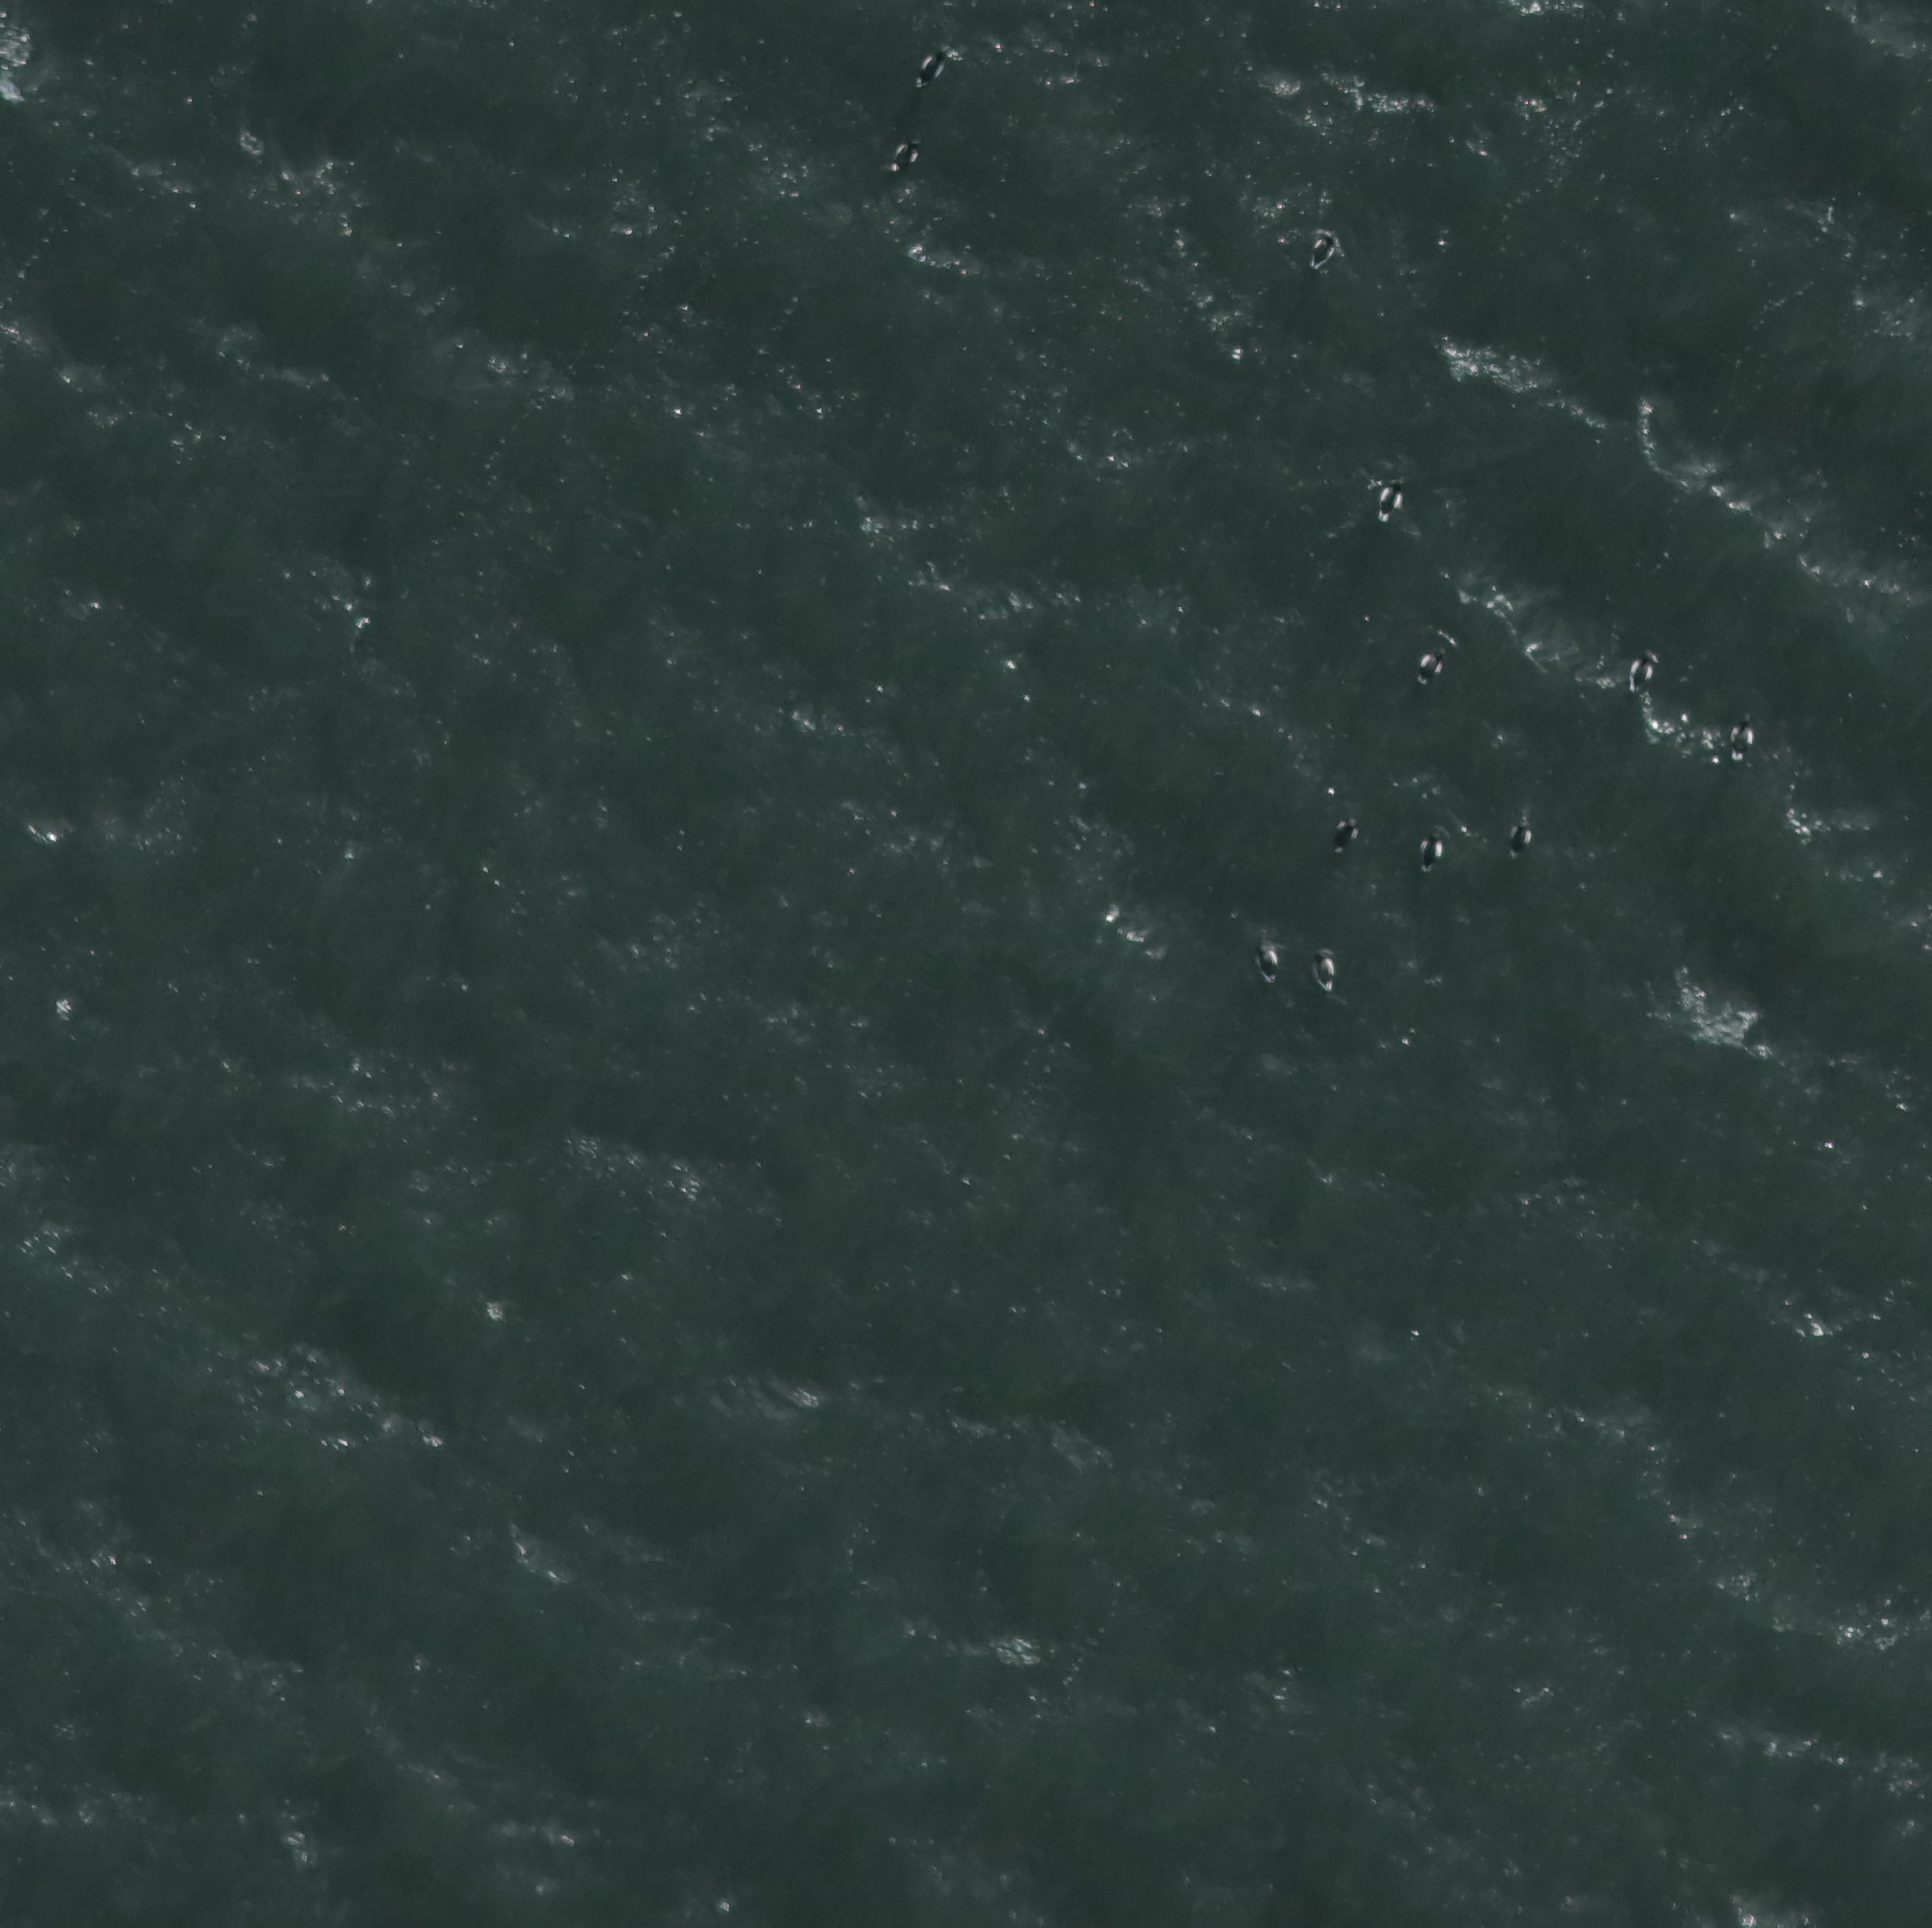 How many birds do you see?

12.